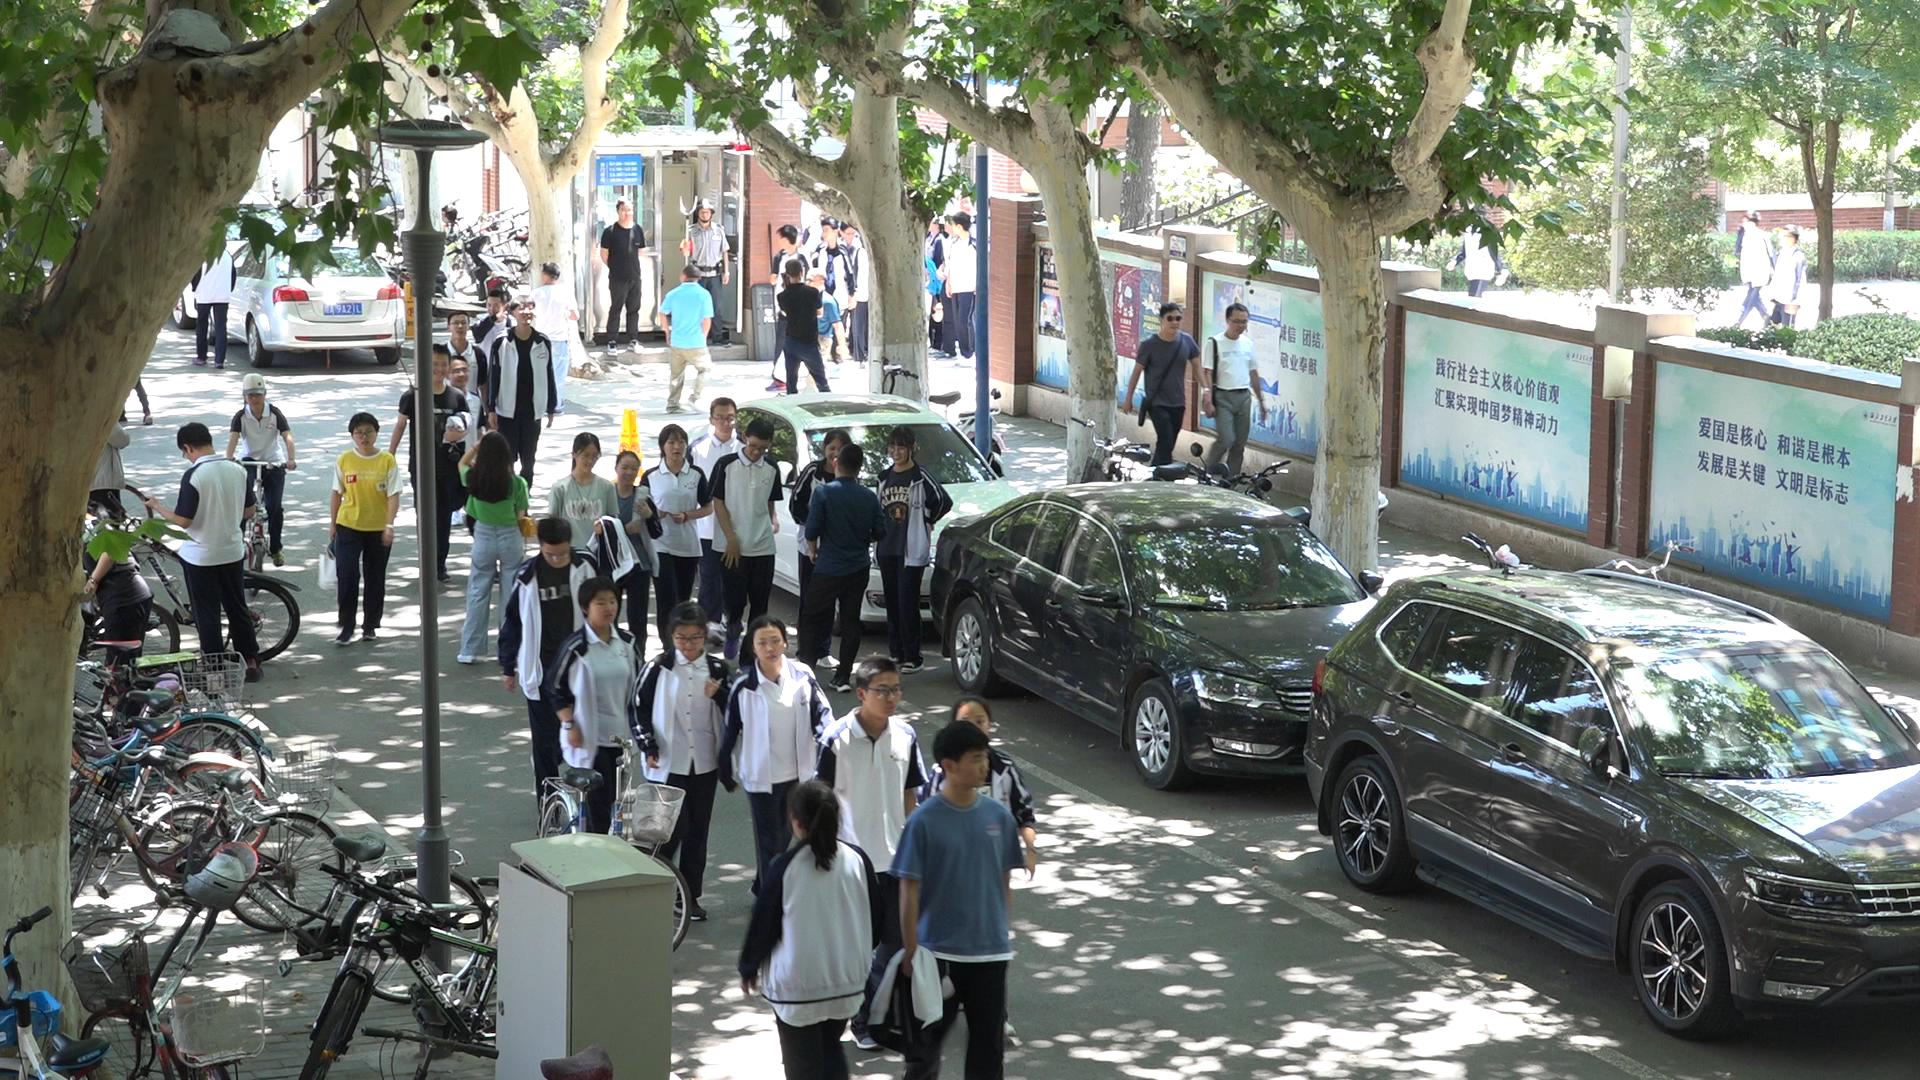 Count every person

44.